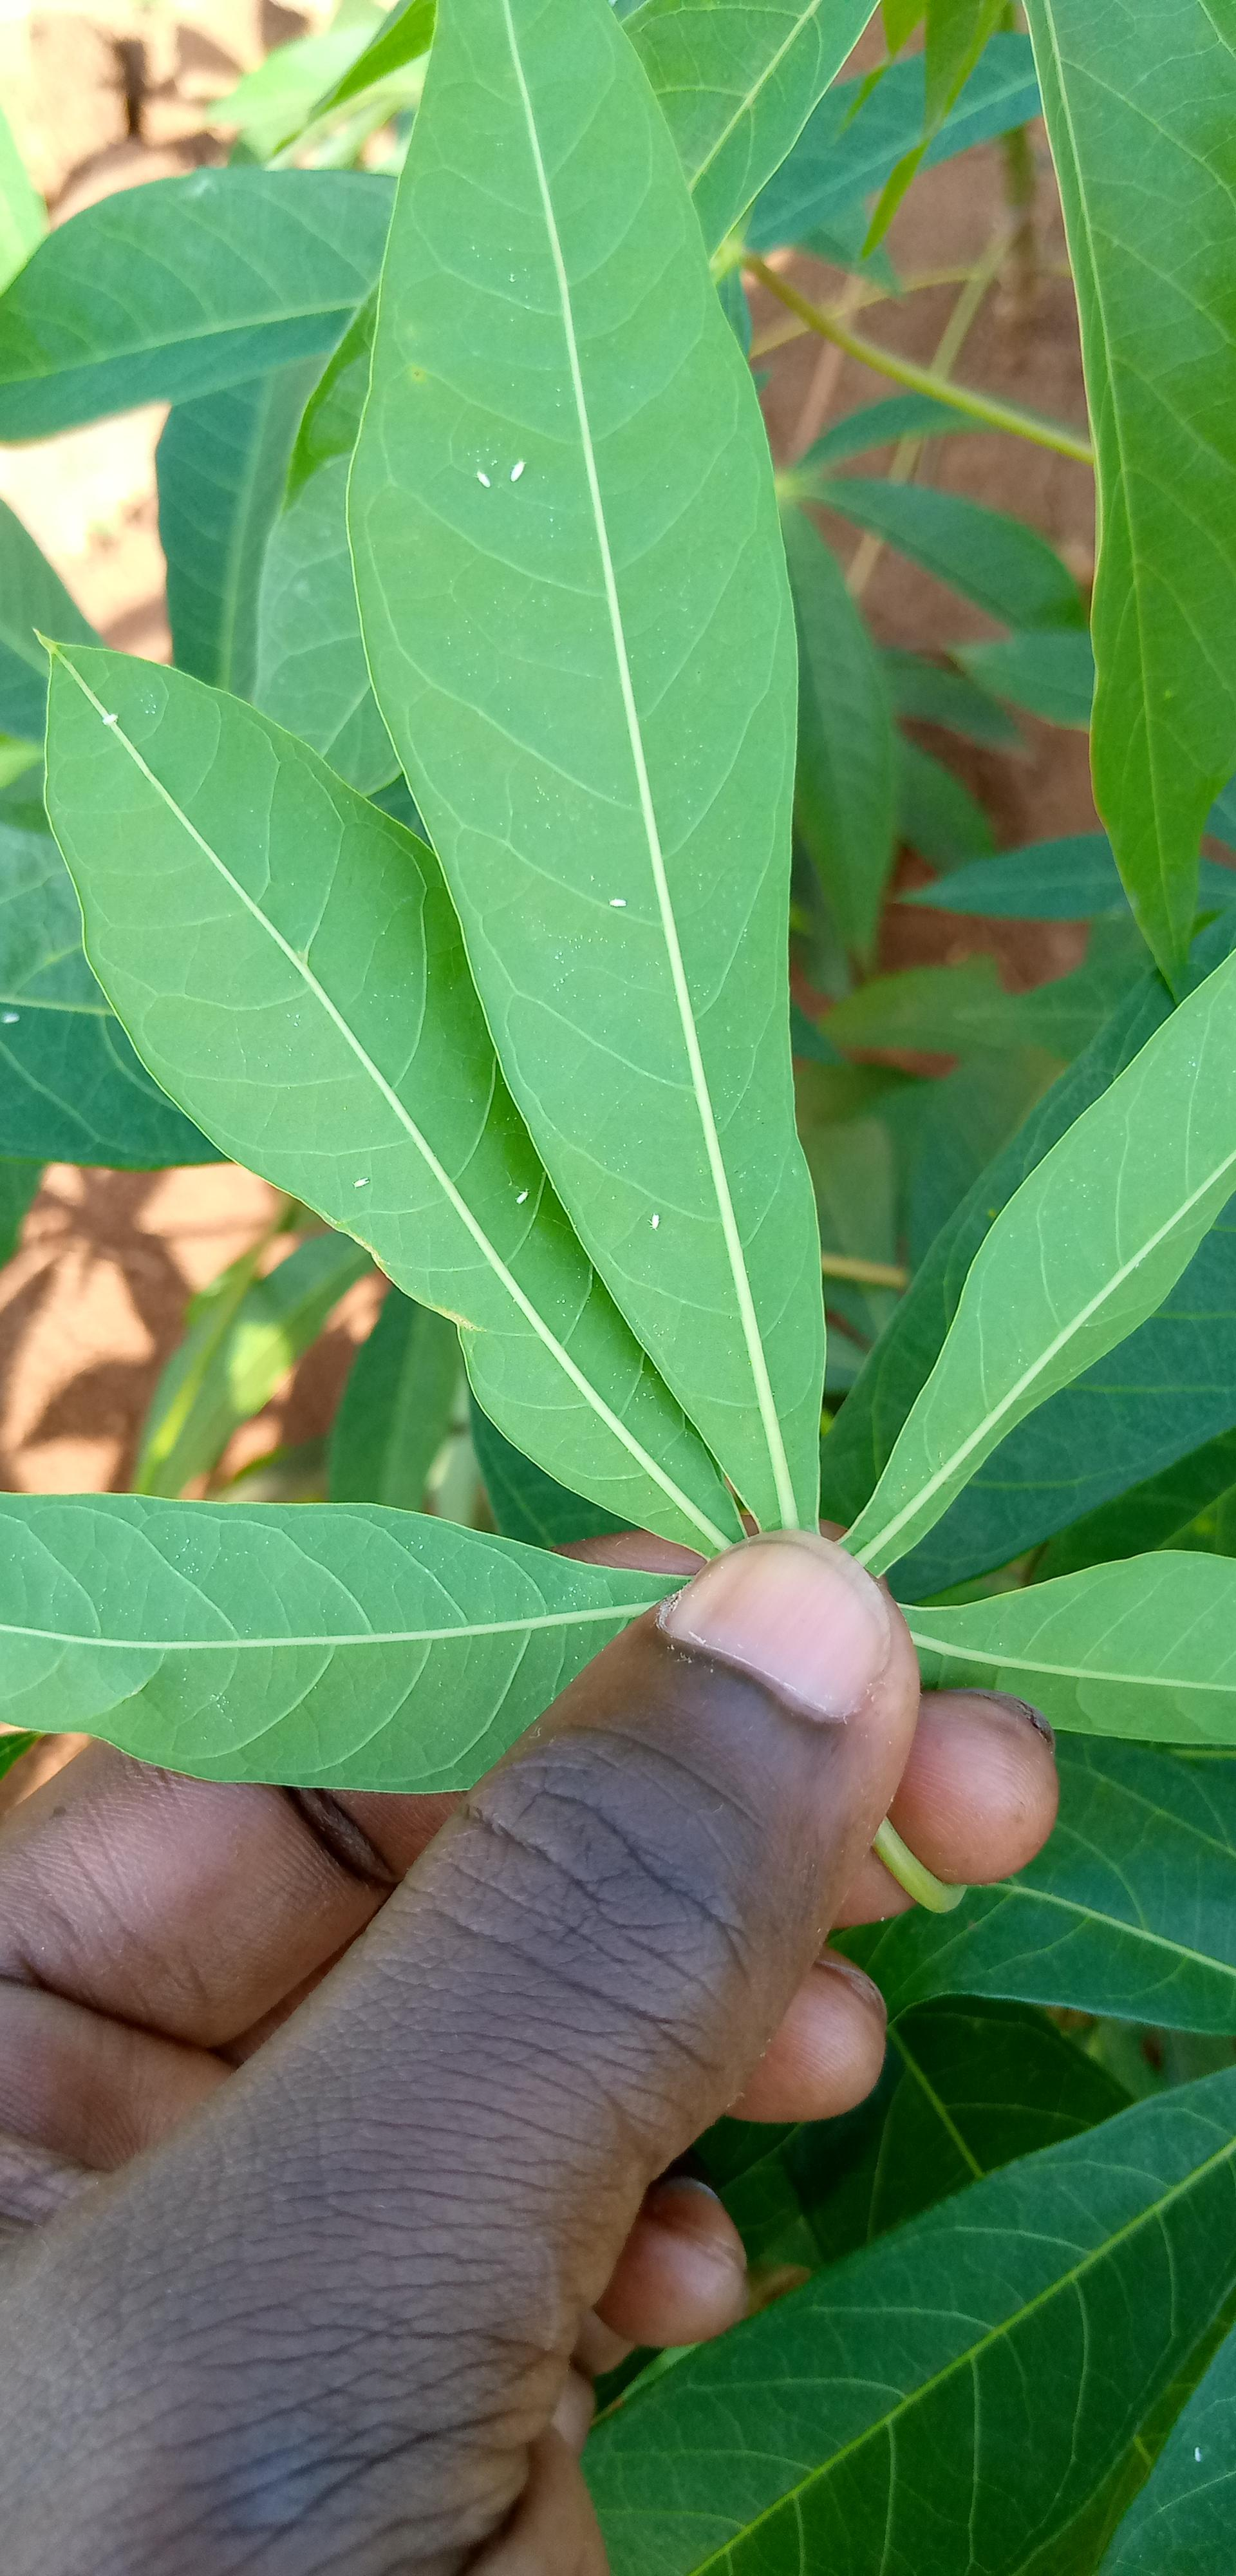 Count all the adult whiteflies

8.